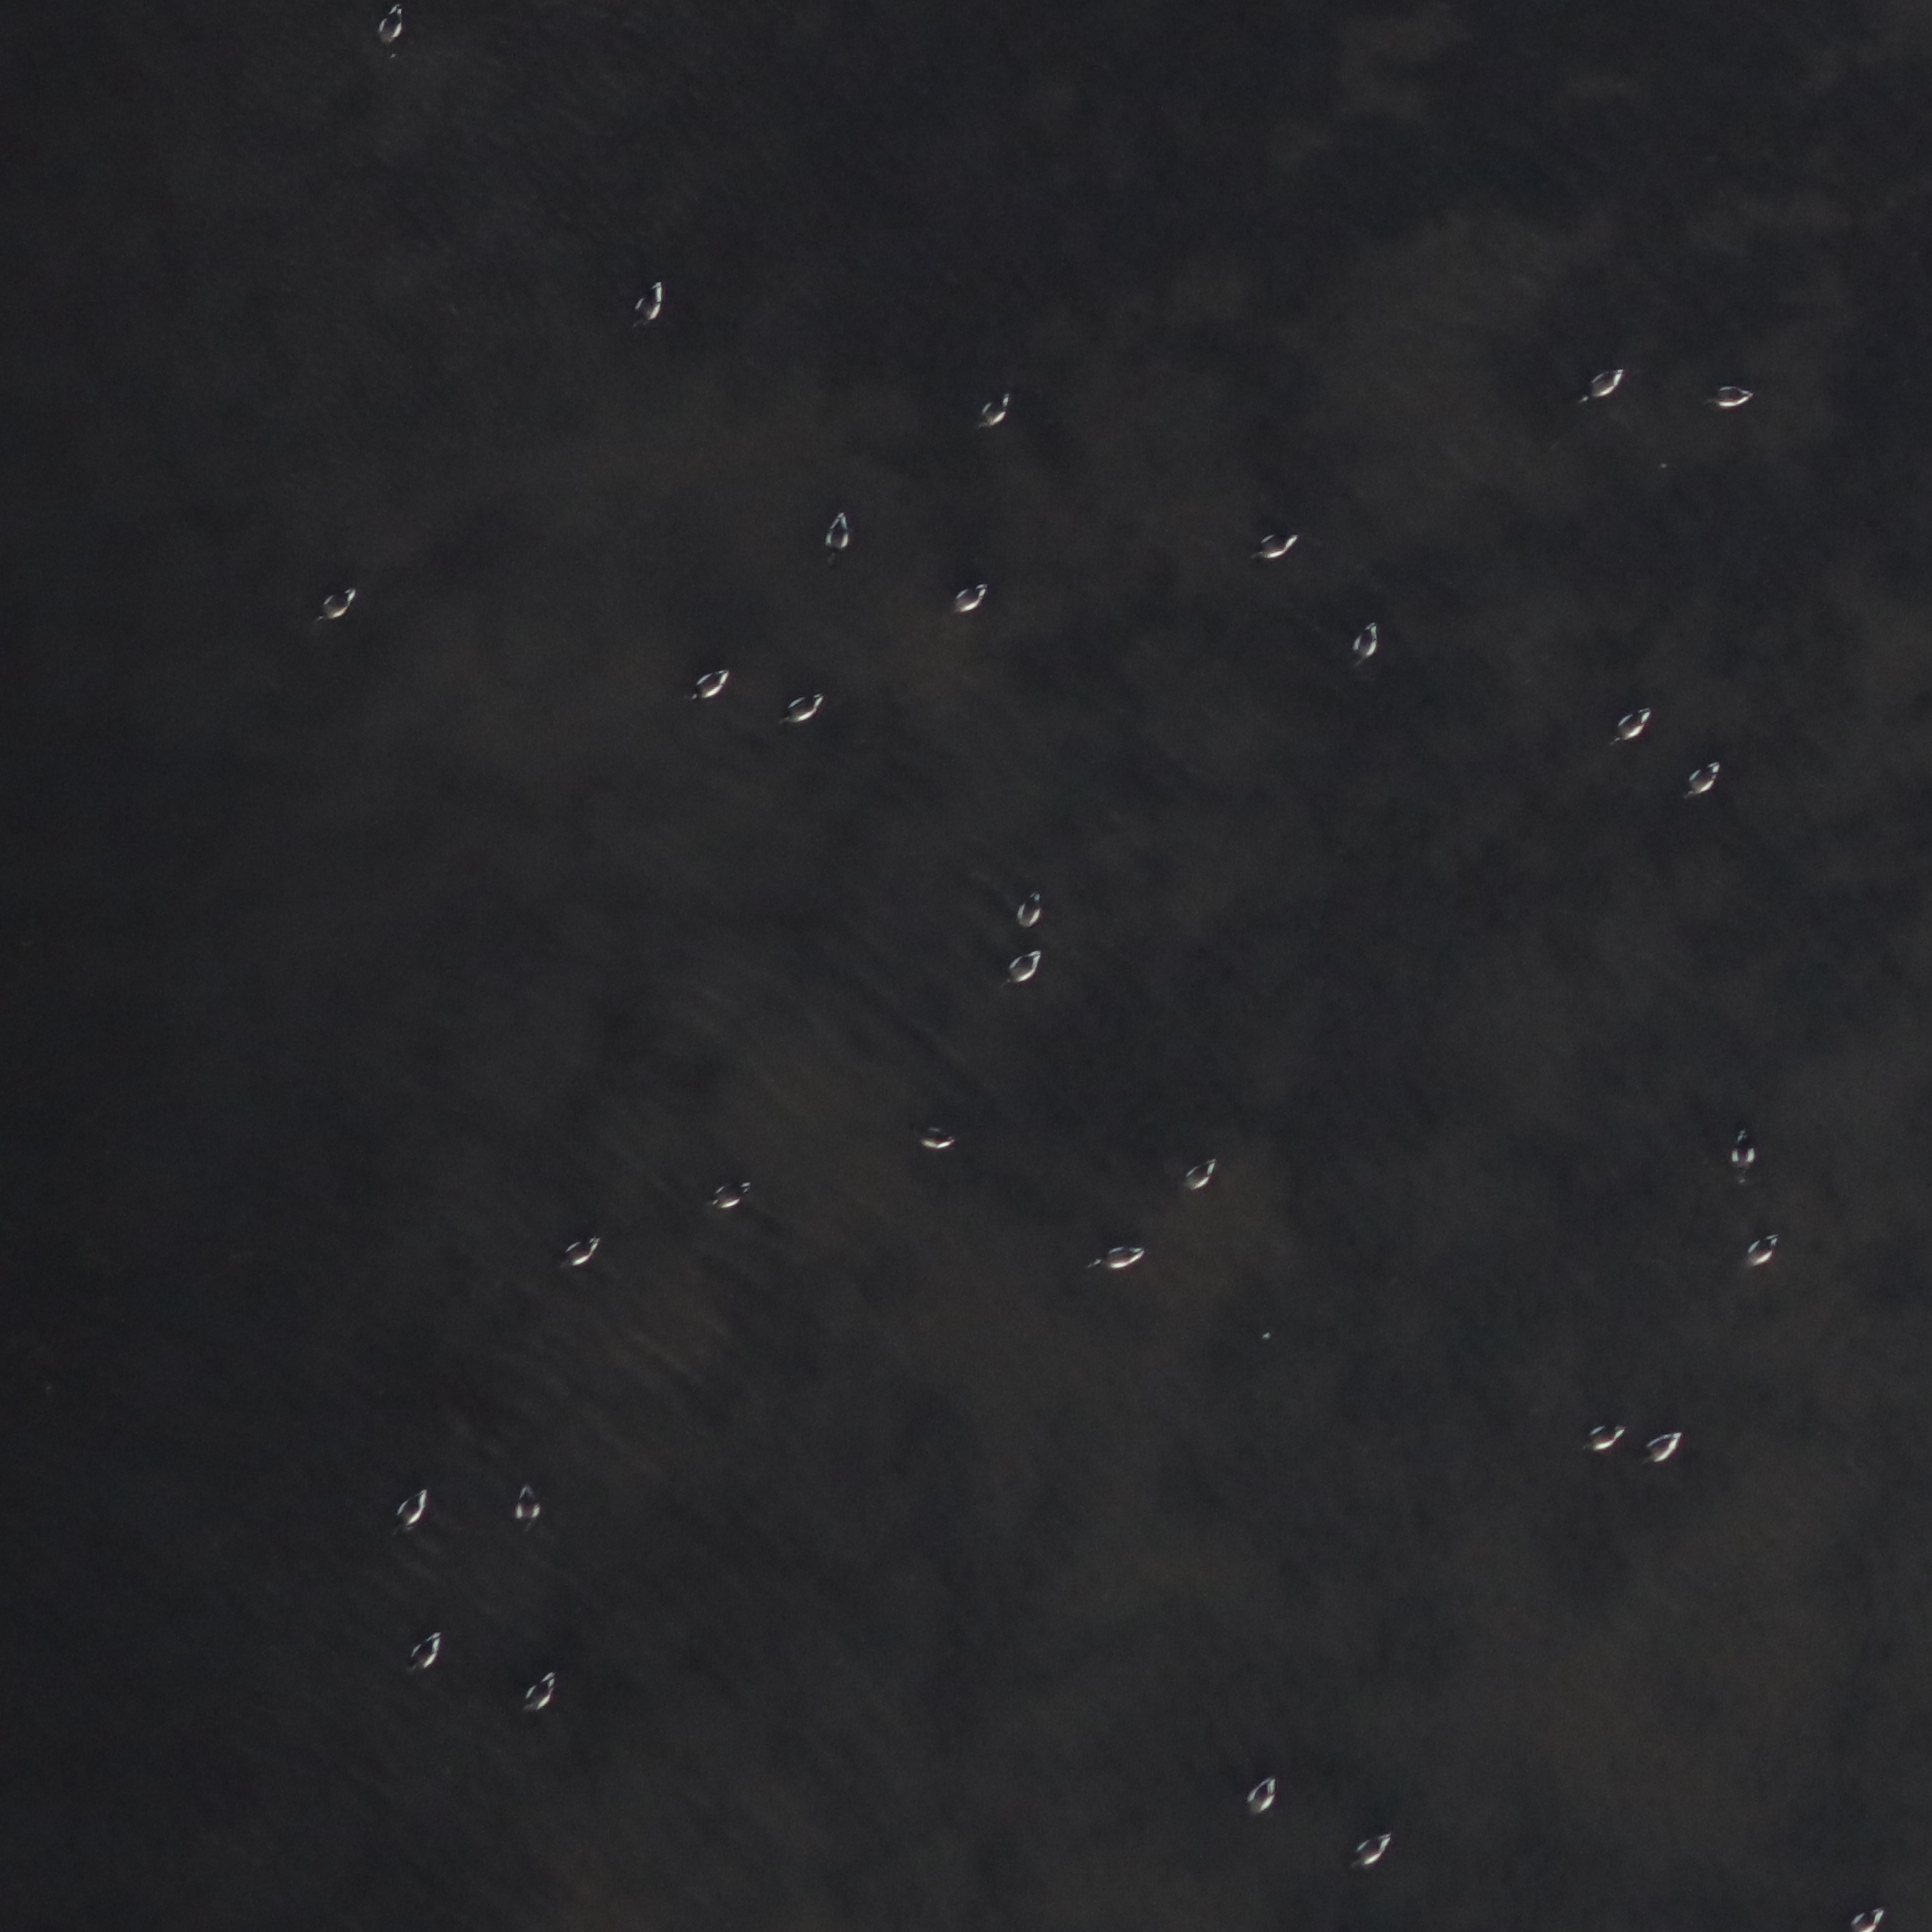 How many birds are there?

32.